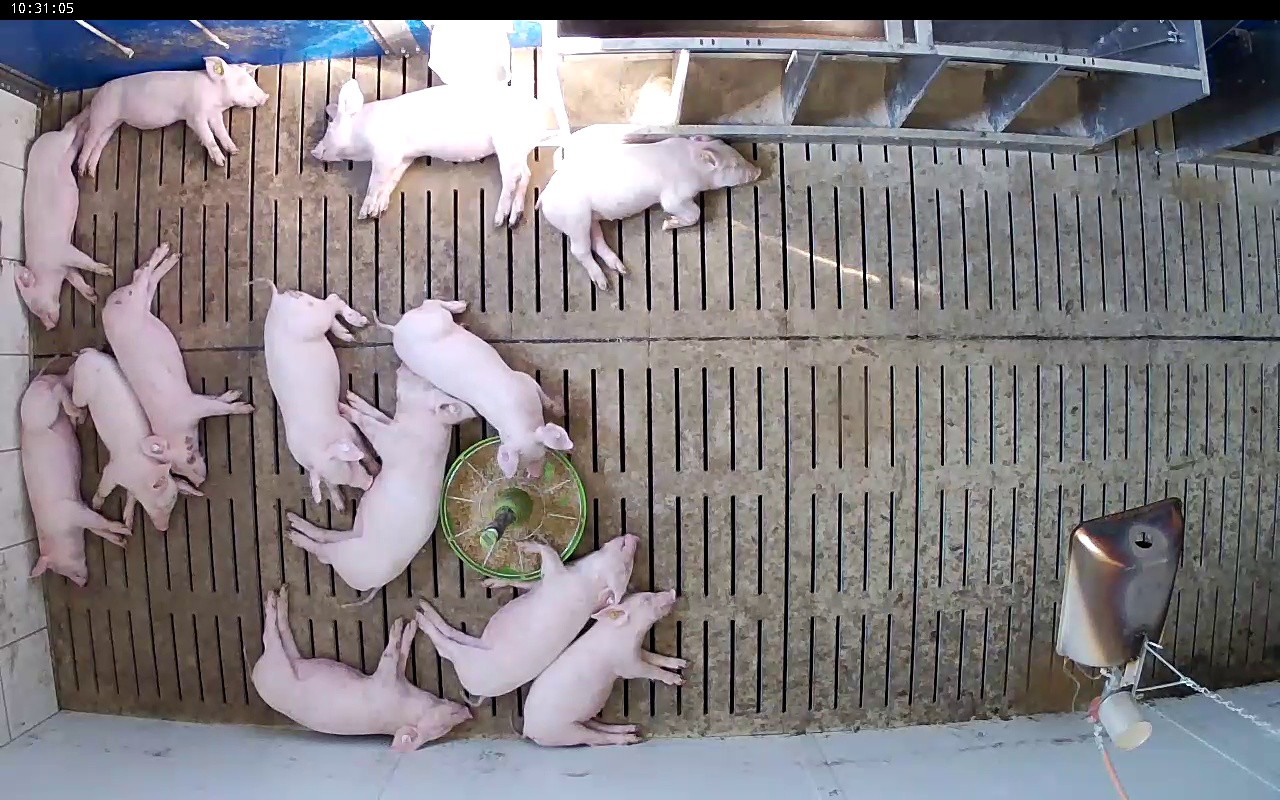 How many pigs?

13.